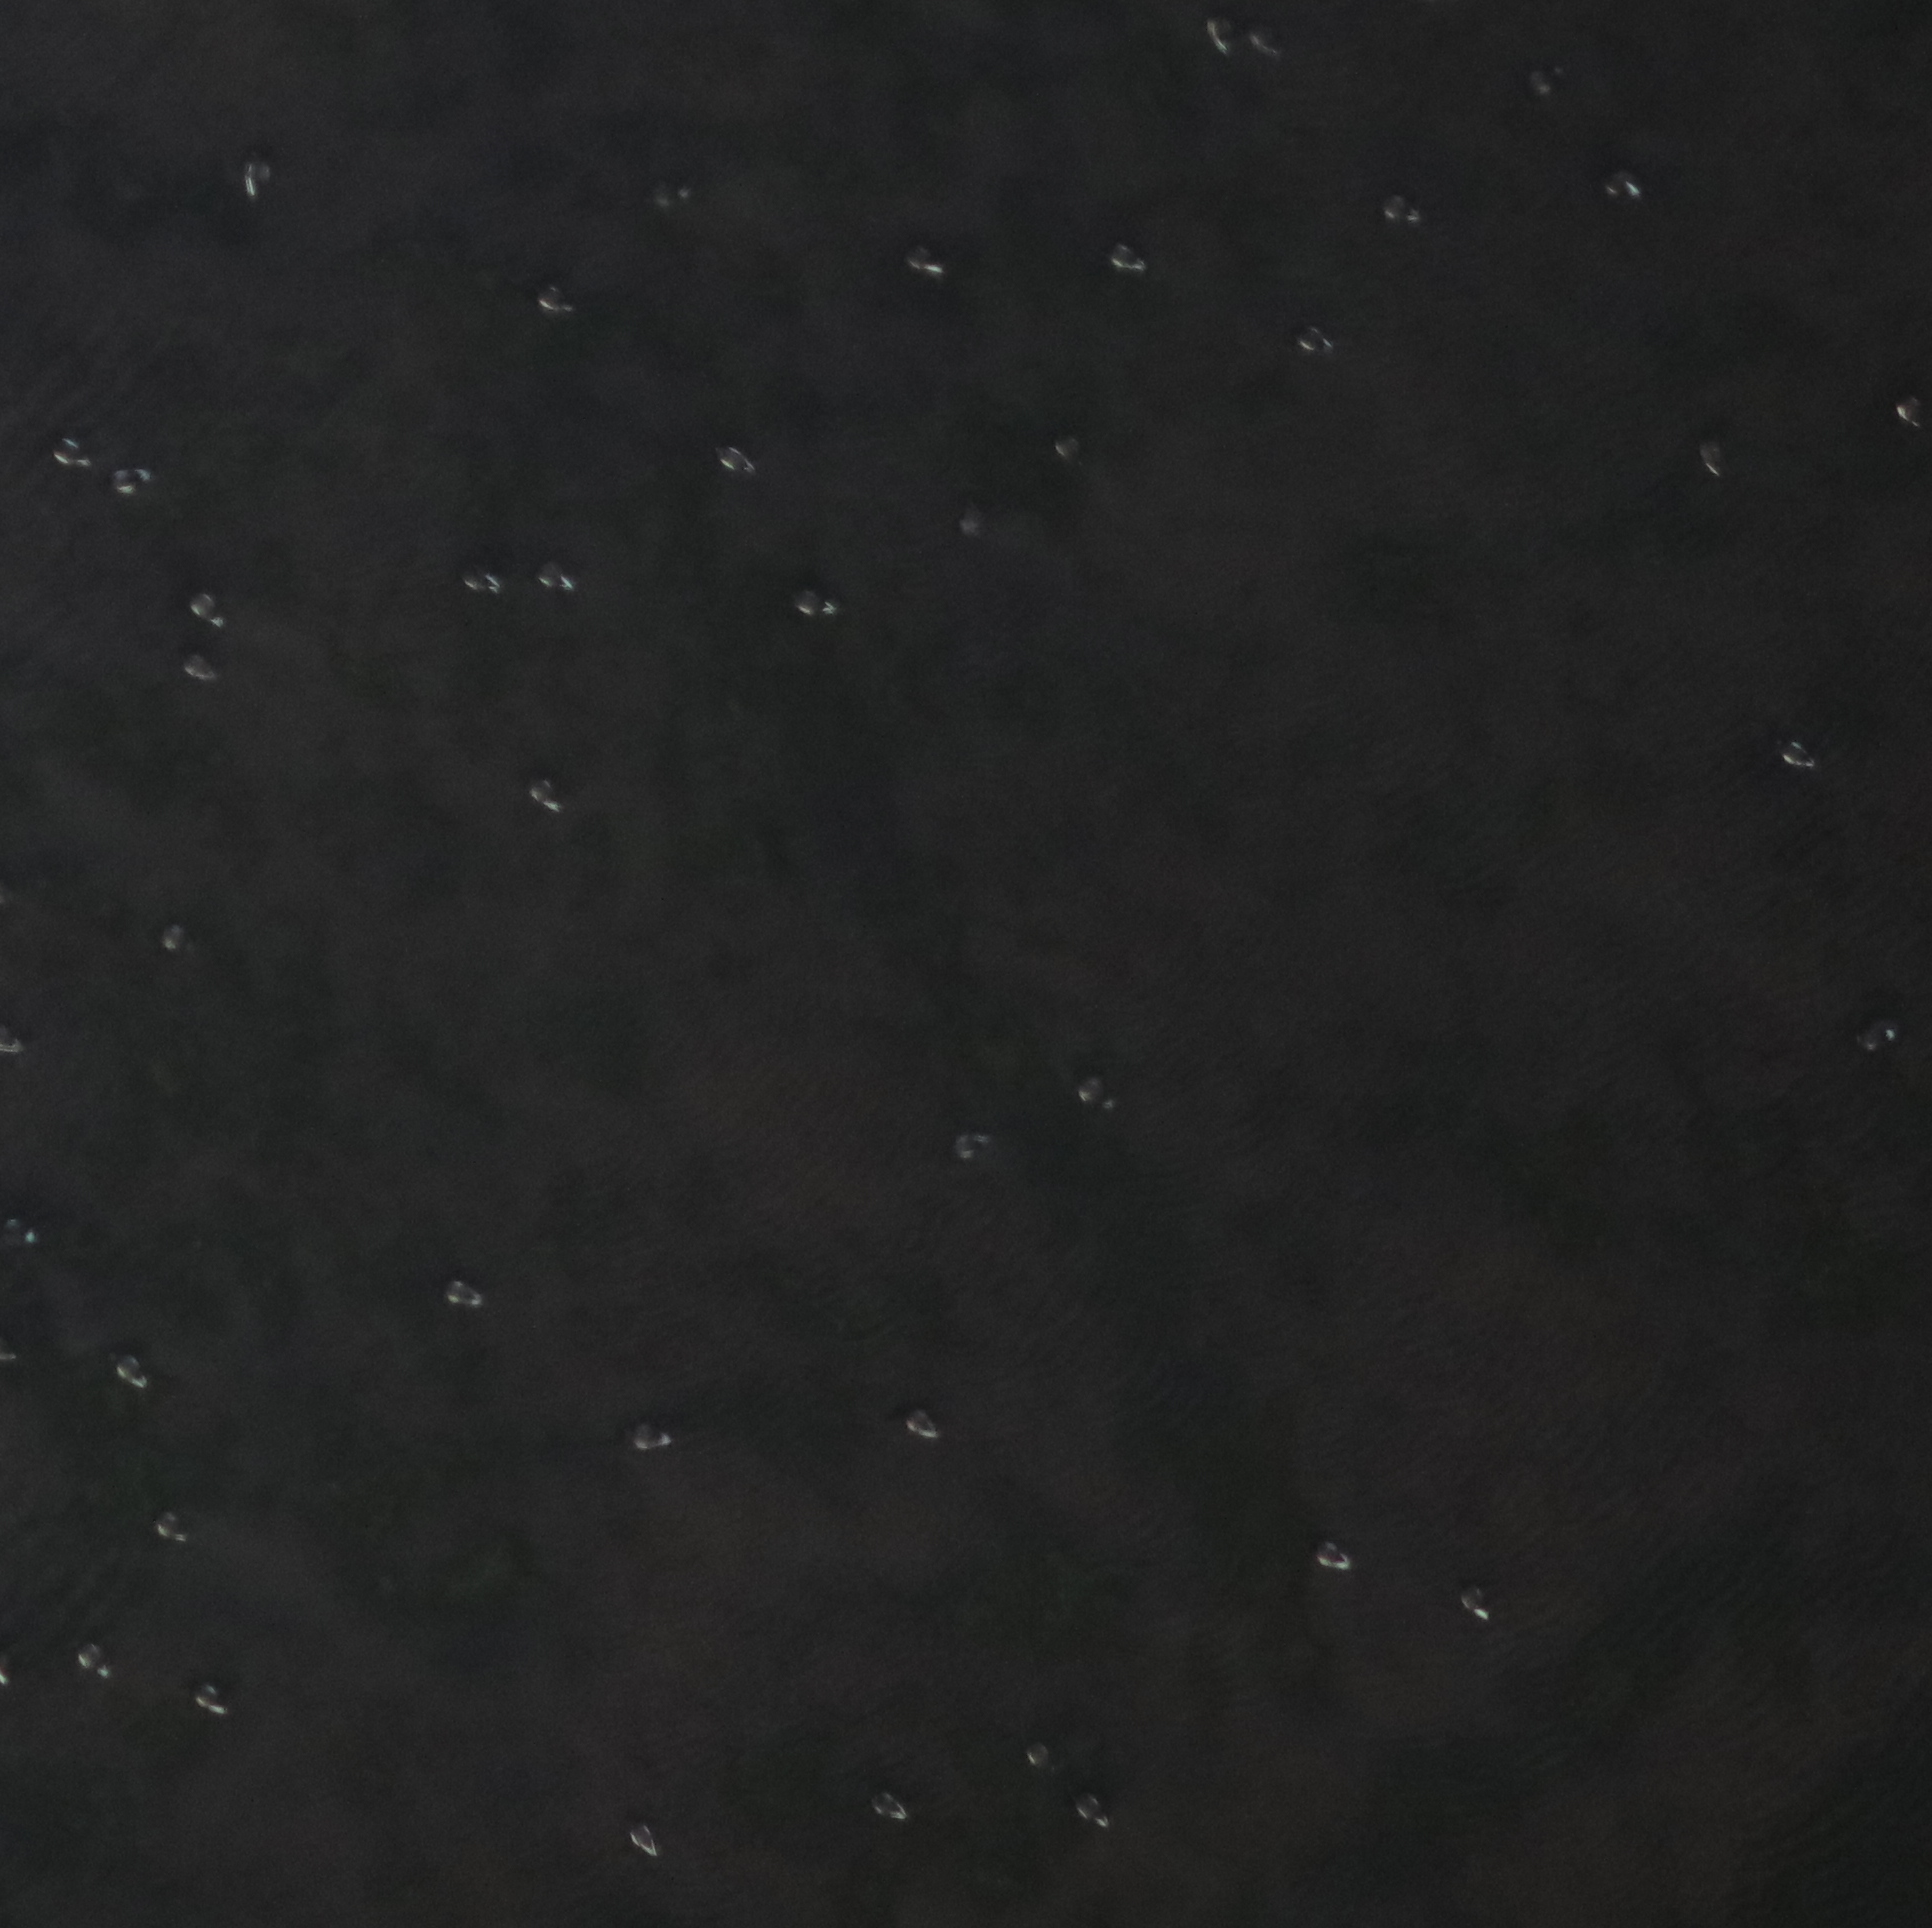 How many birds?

40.